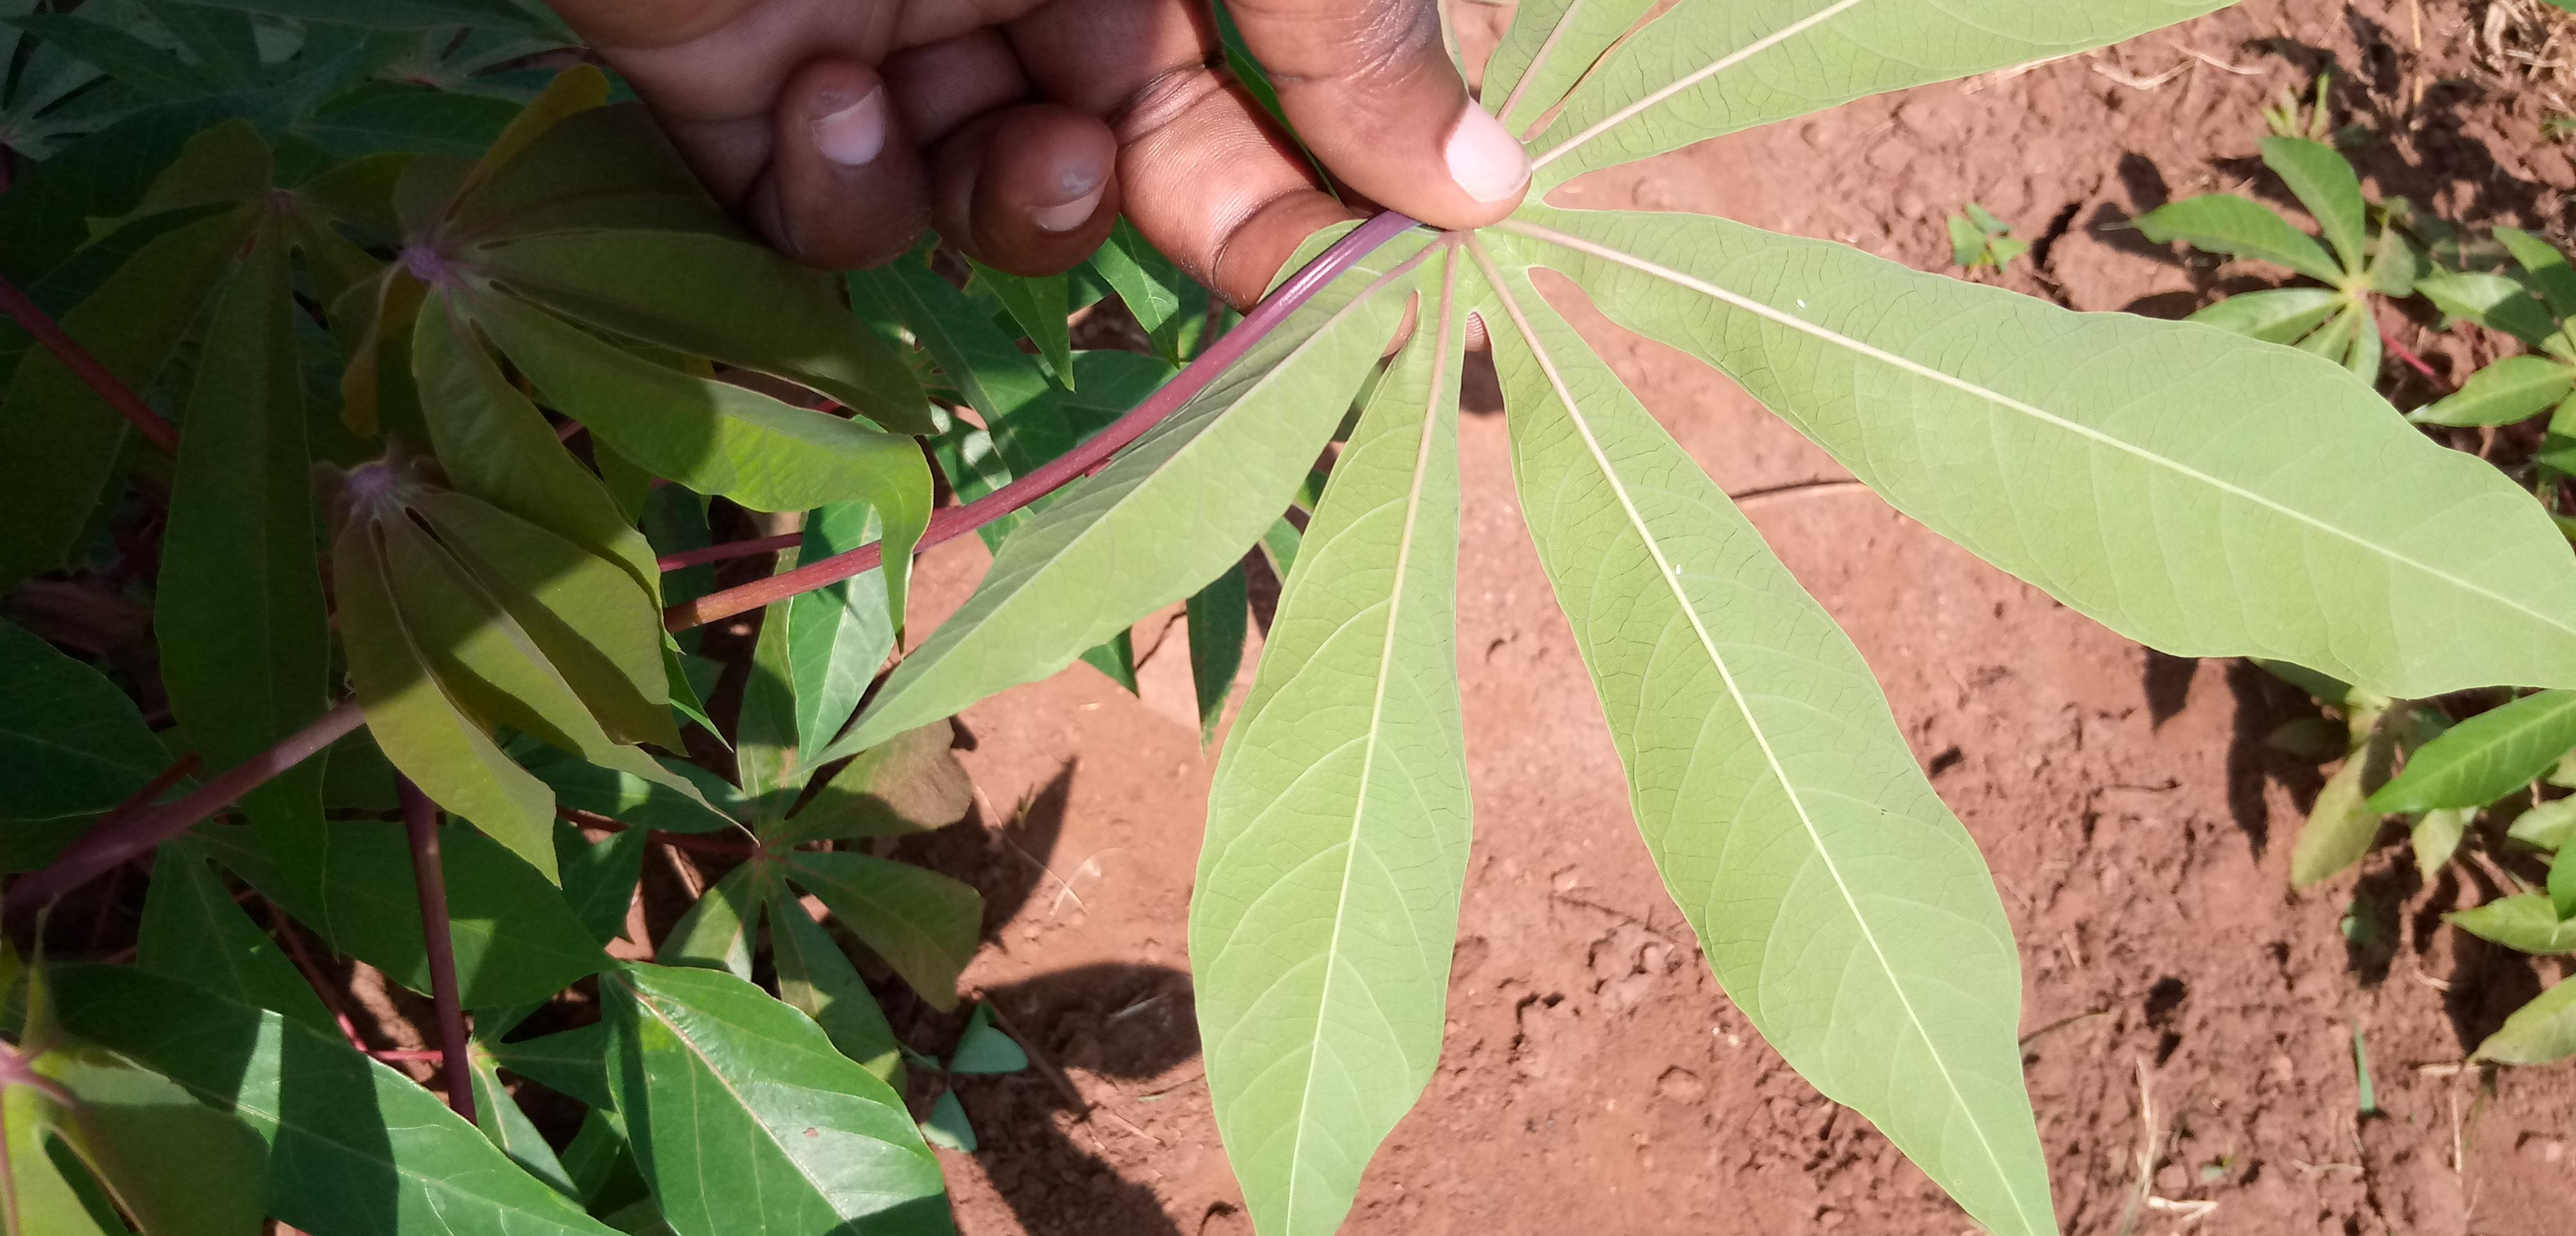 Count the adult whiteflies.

2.